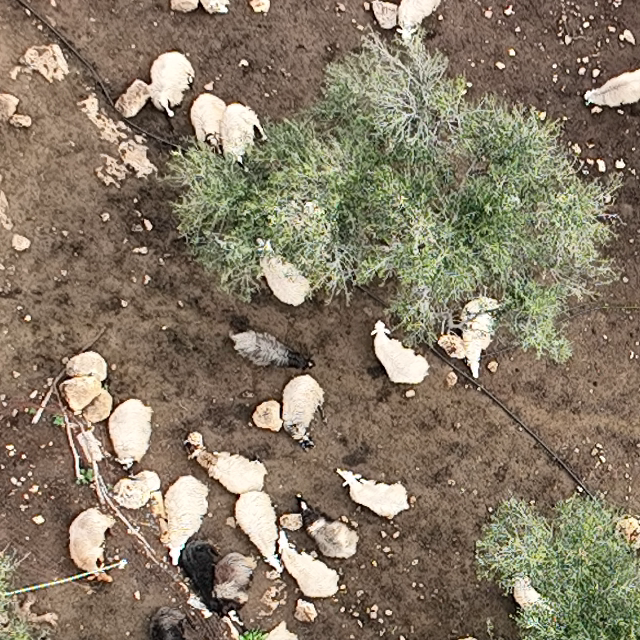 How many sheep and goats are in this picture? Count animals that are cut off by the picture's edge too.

23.